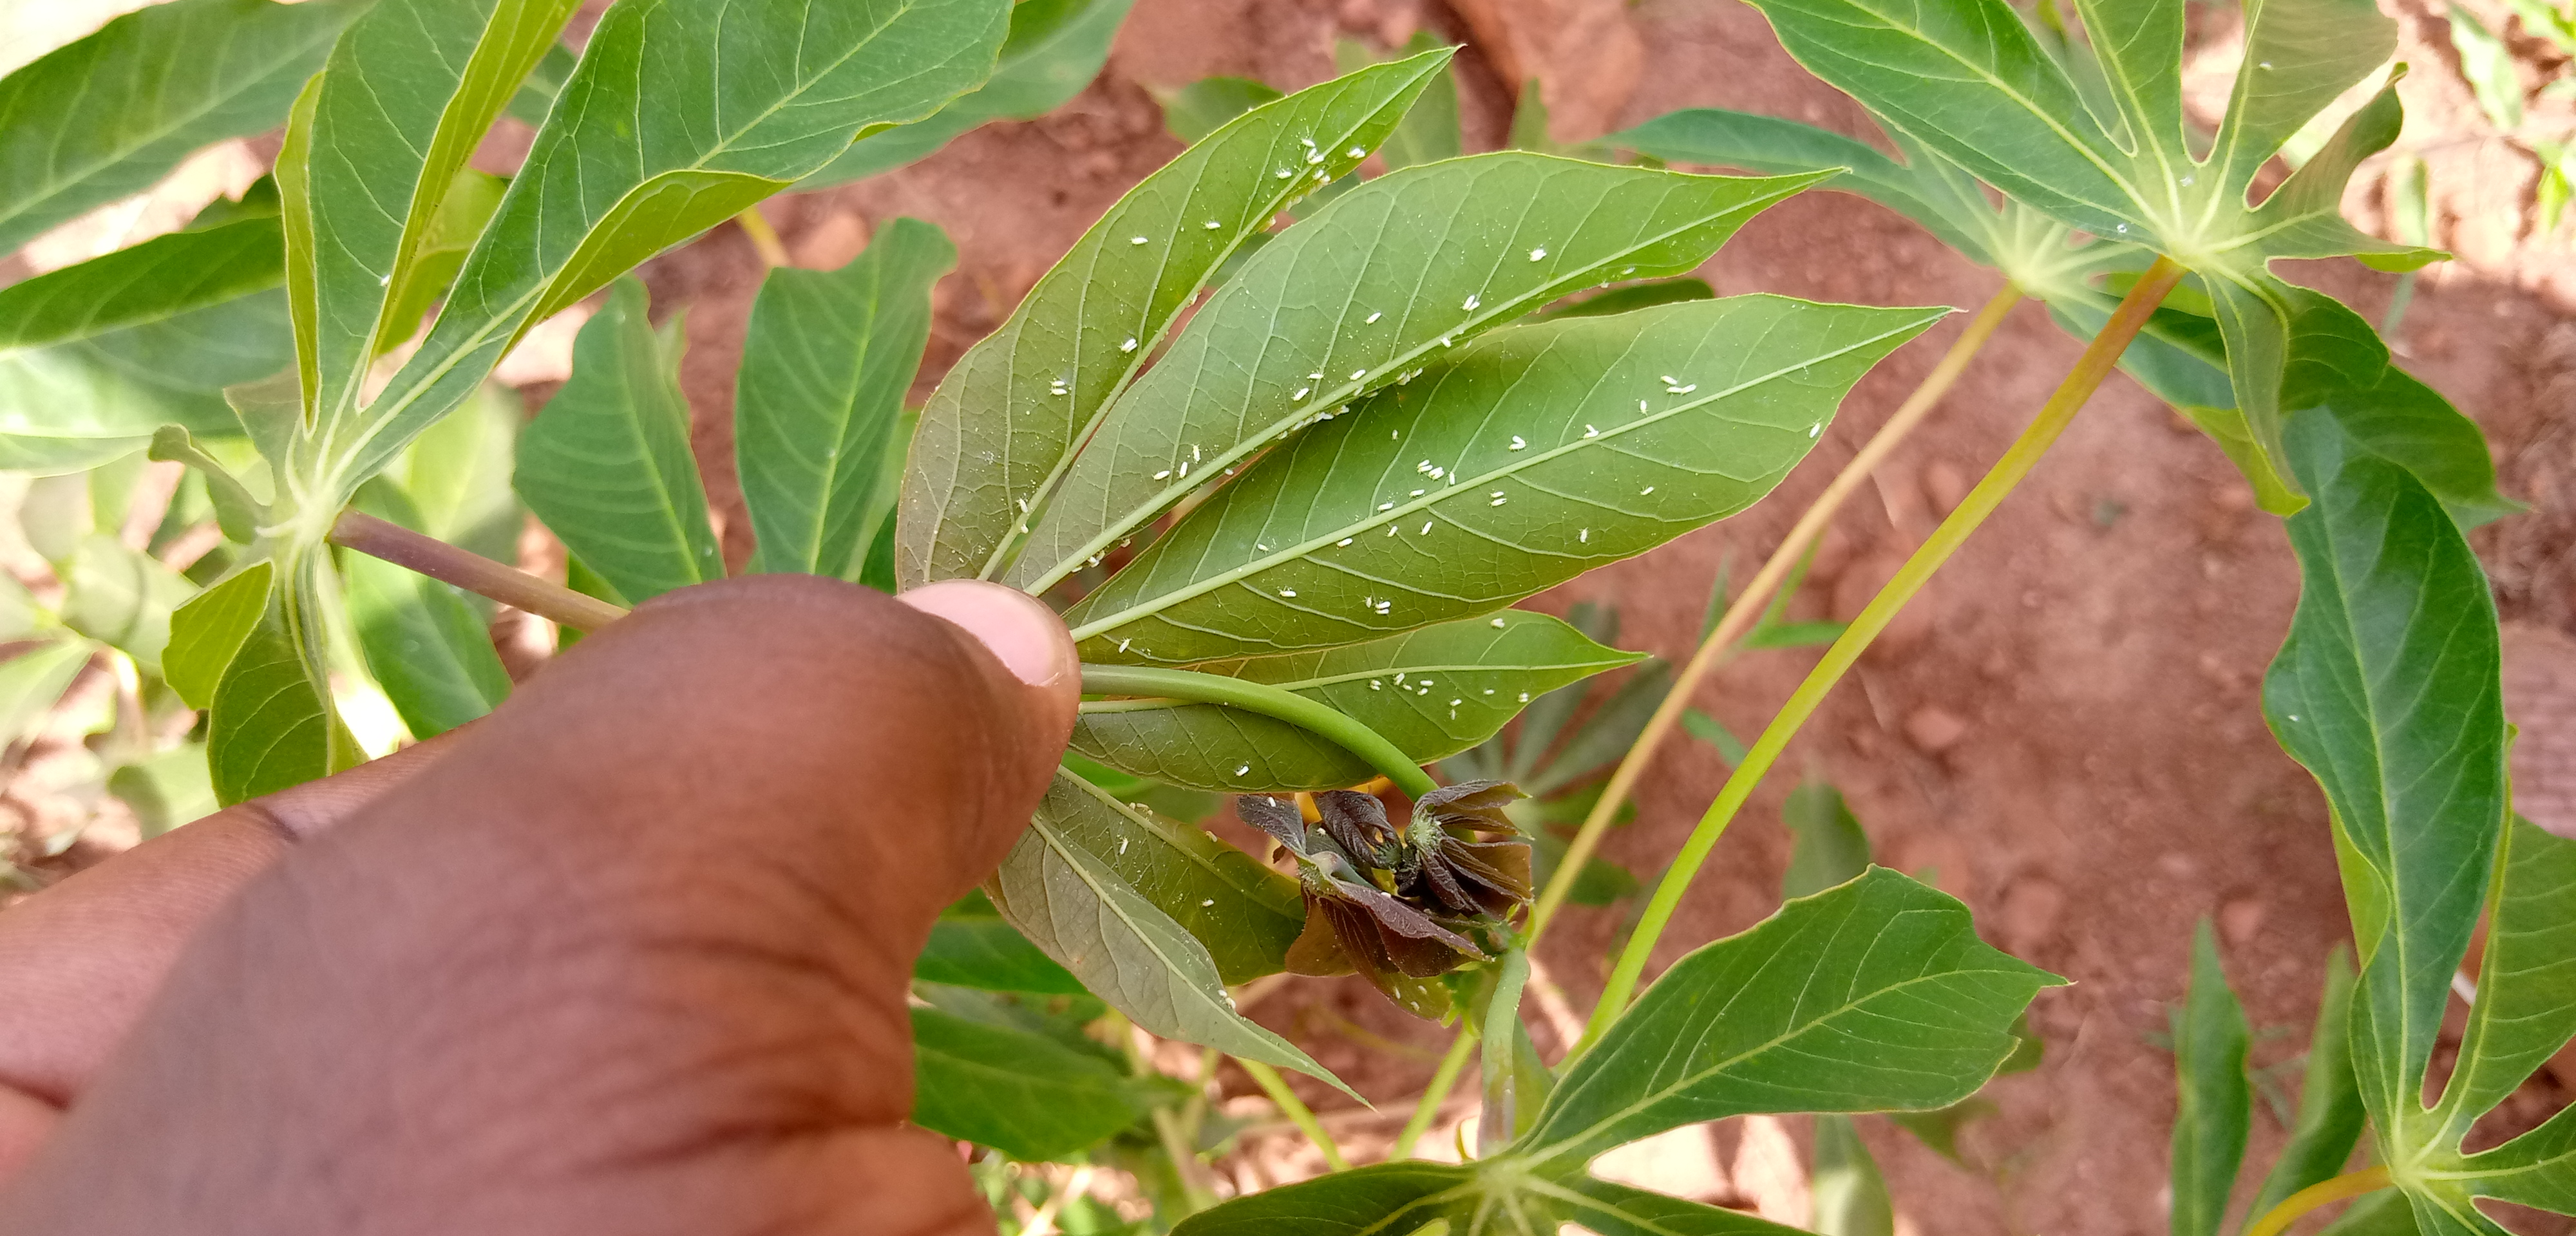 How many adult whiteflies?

111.